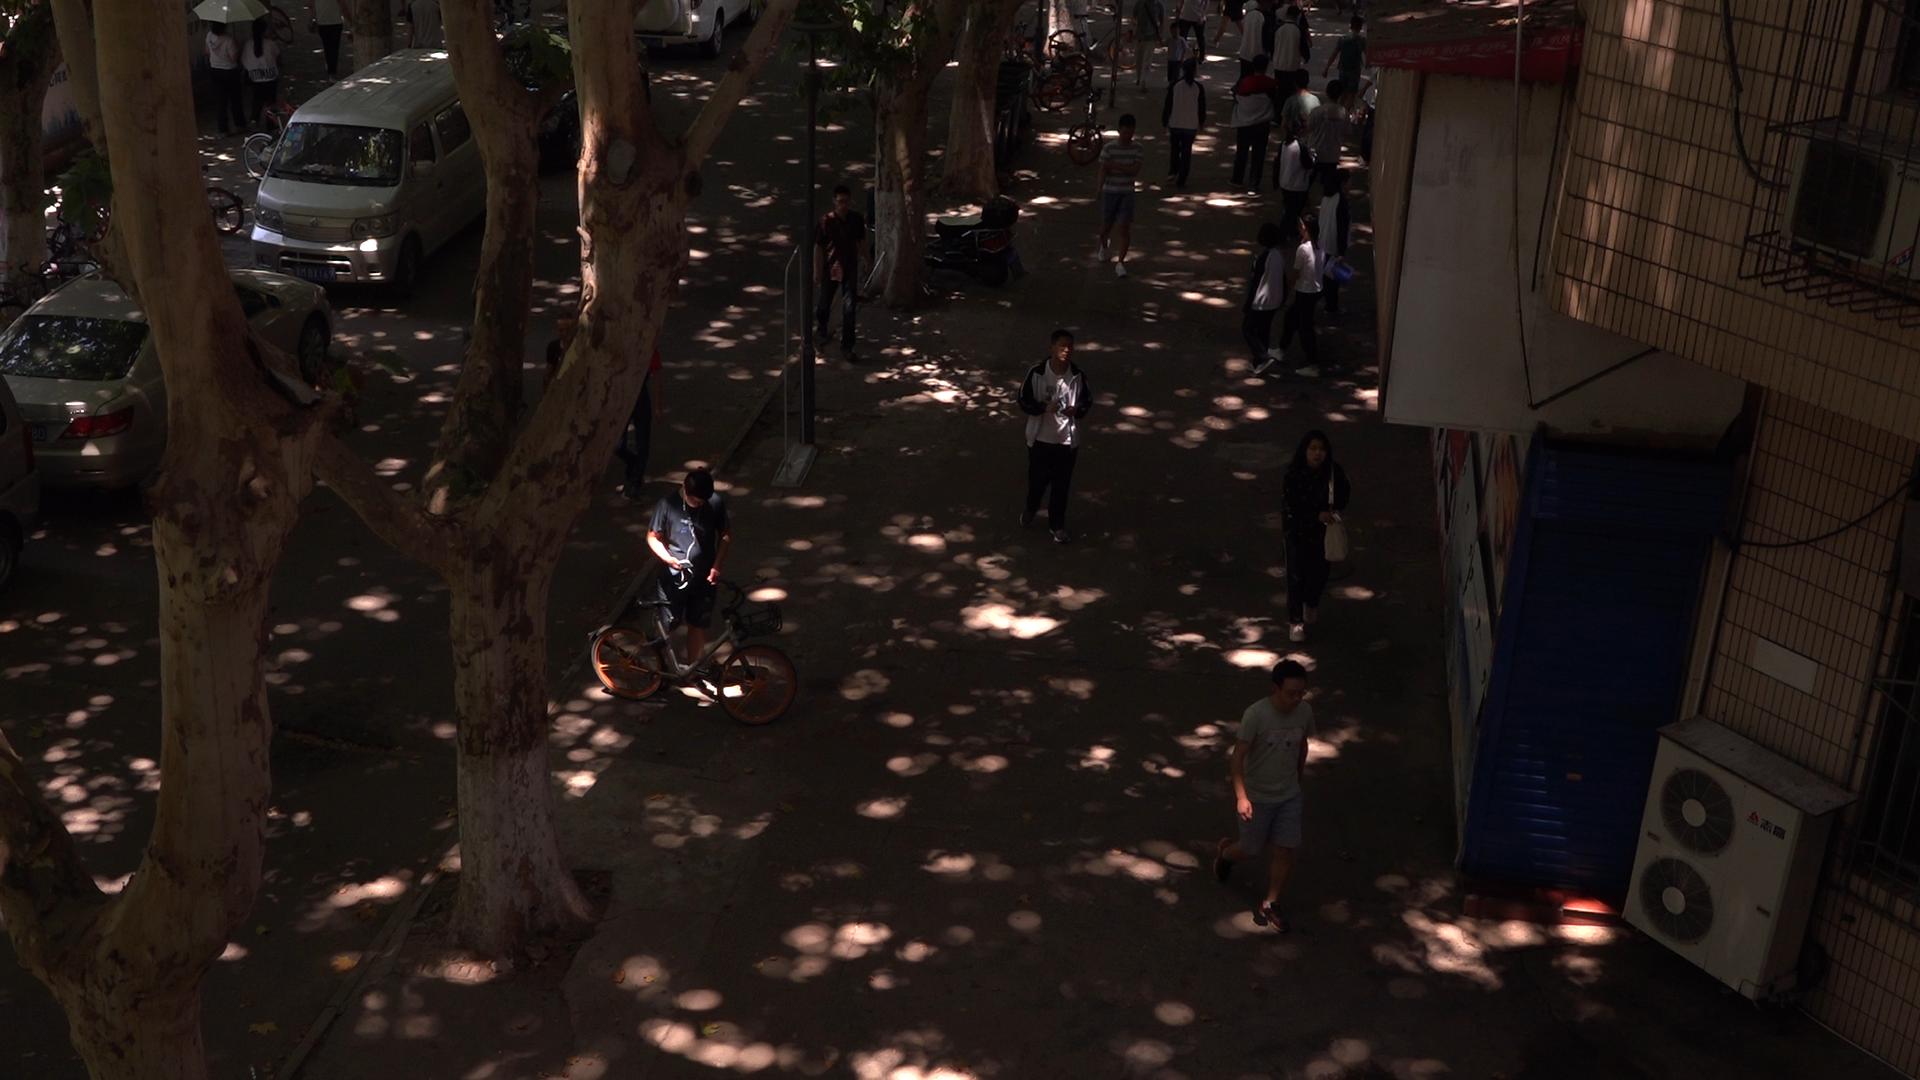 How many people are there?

20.